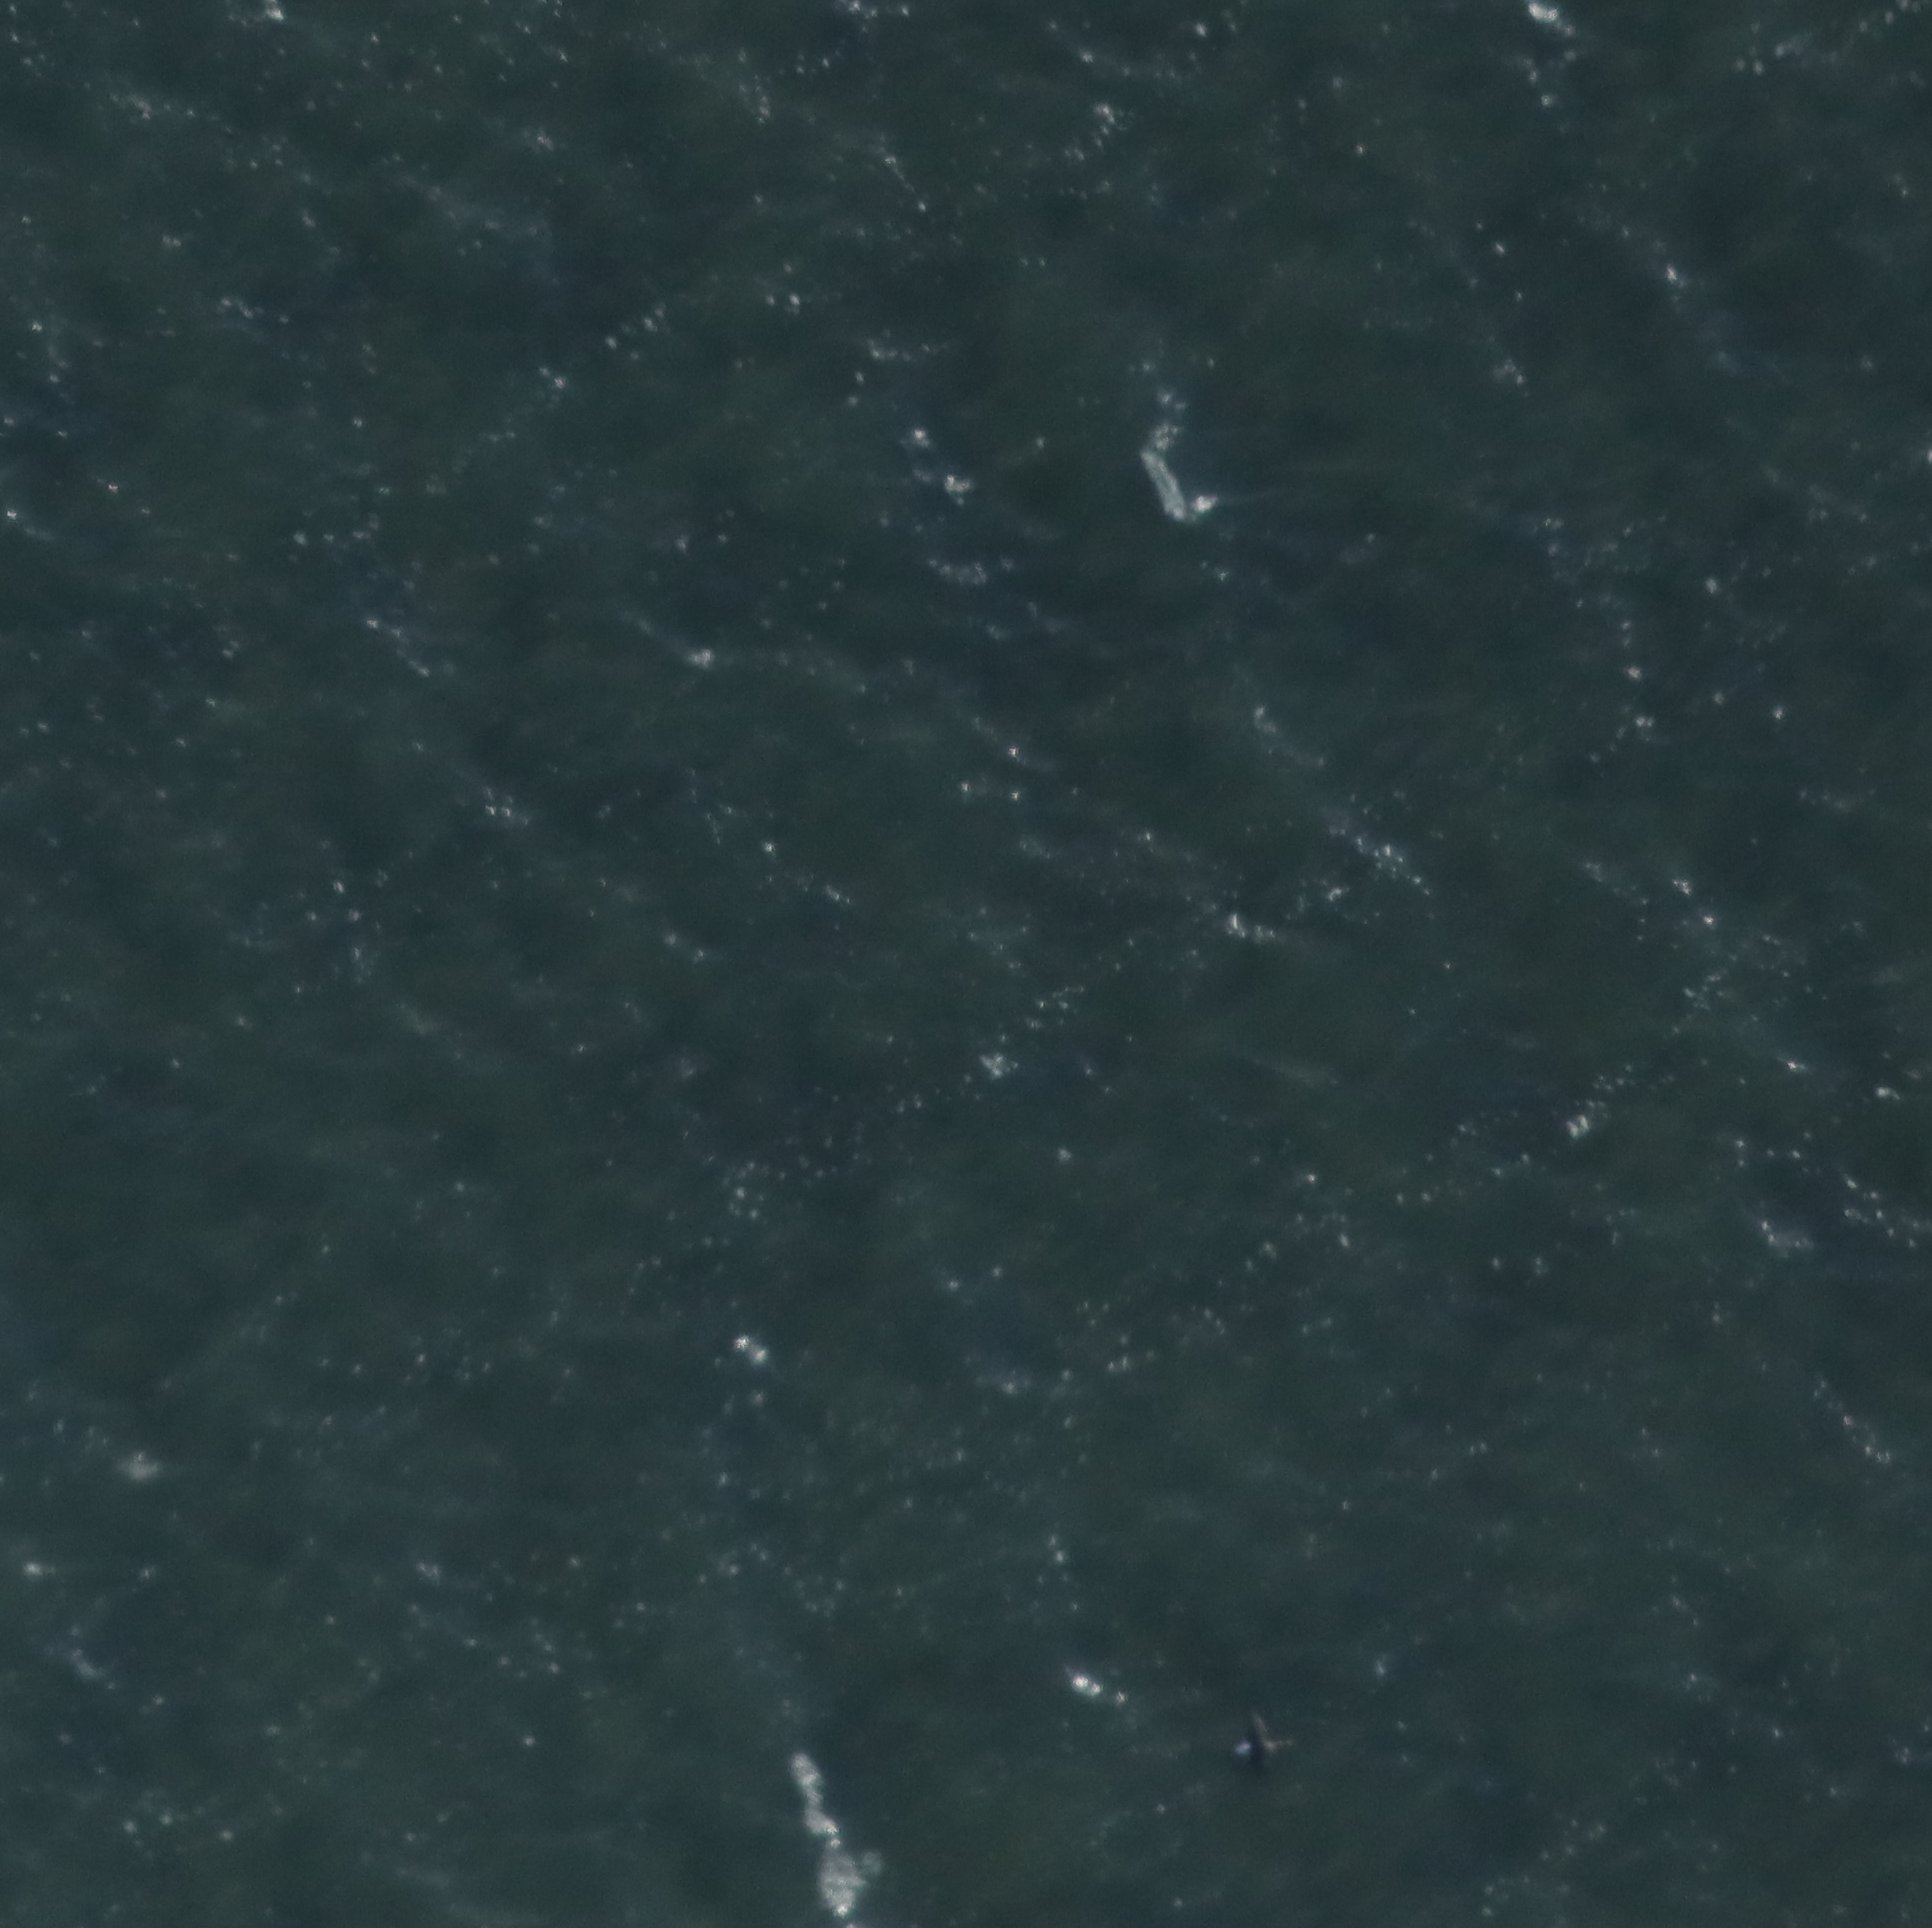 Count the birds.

1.